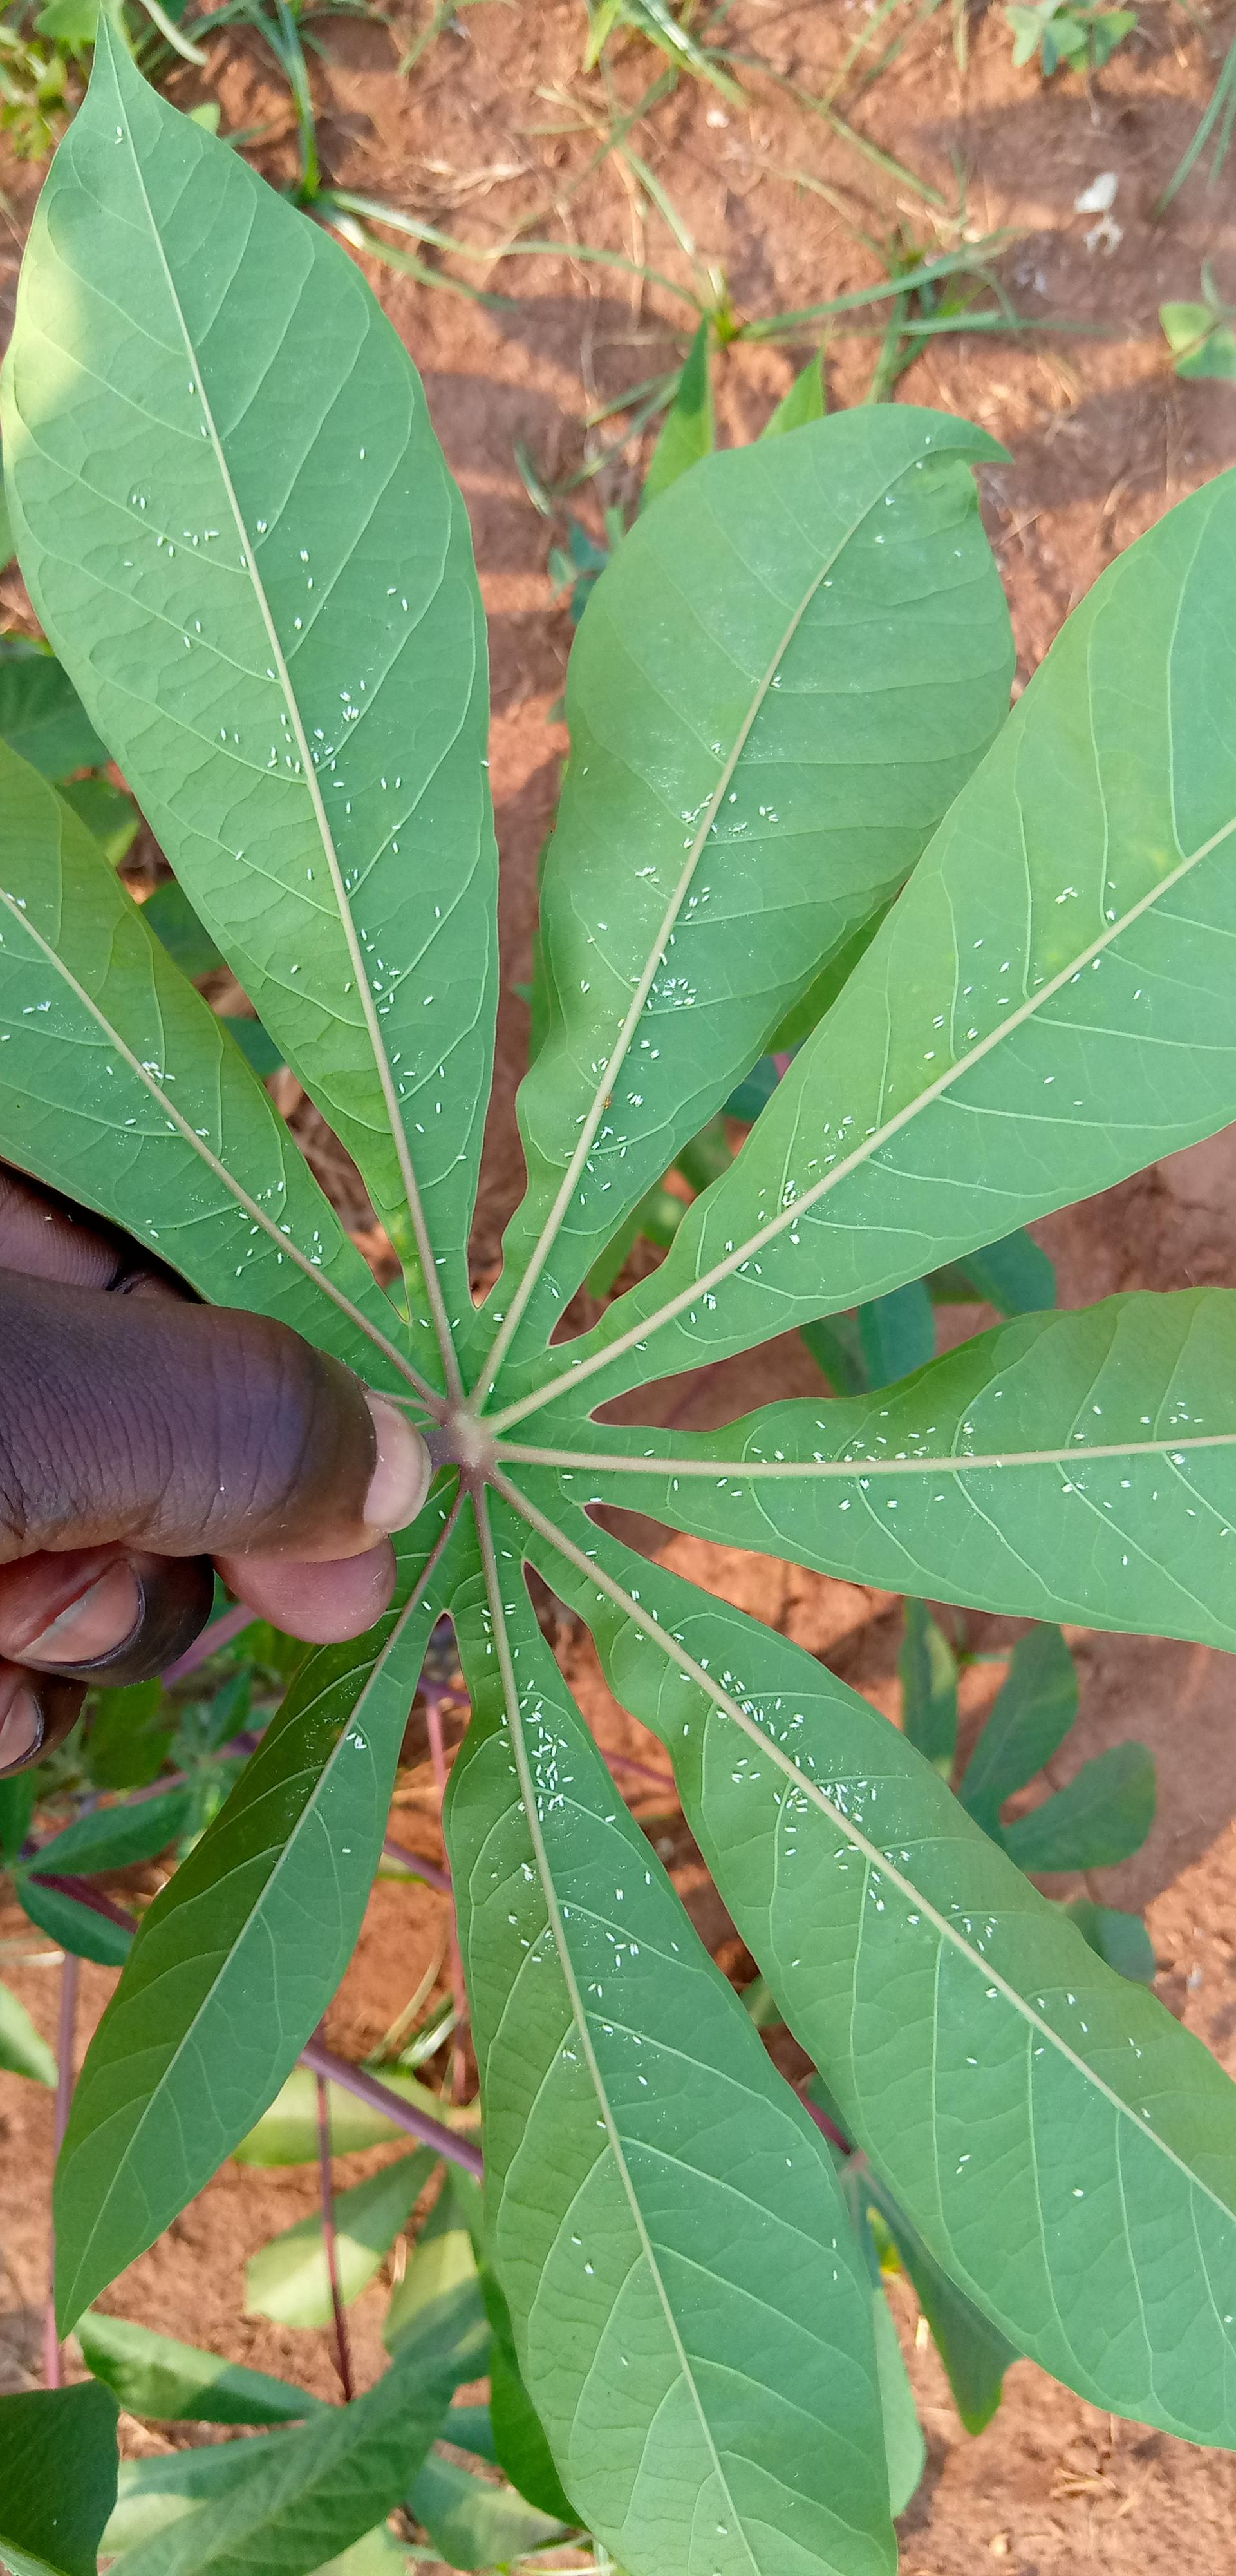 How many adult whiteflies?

396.